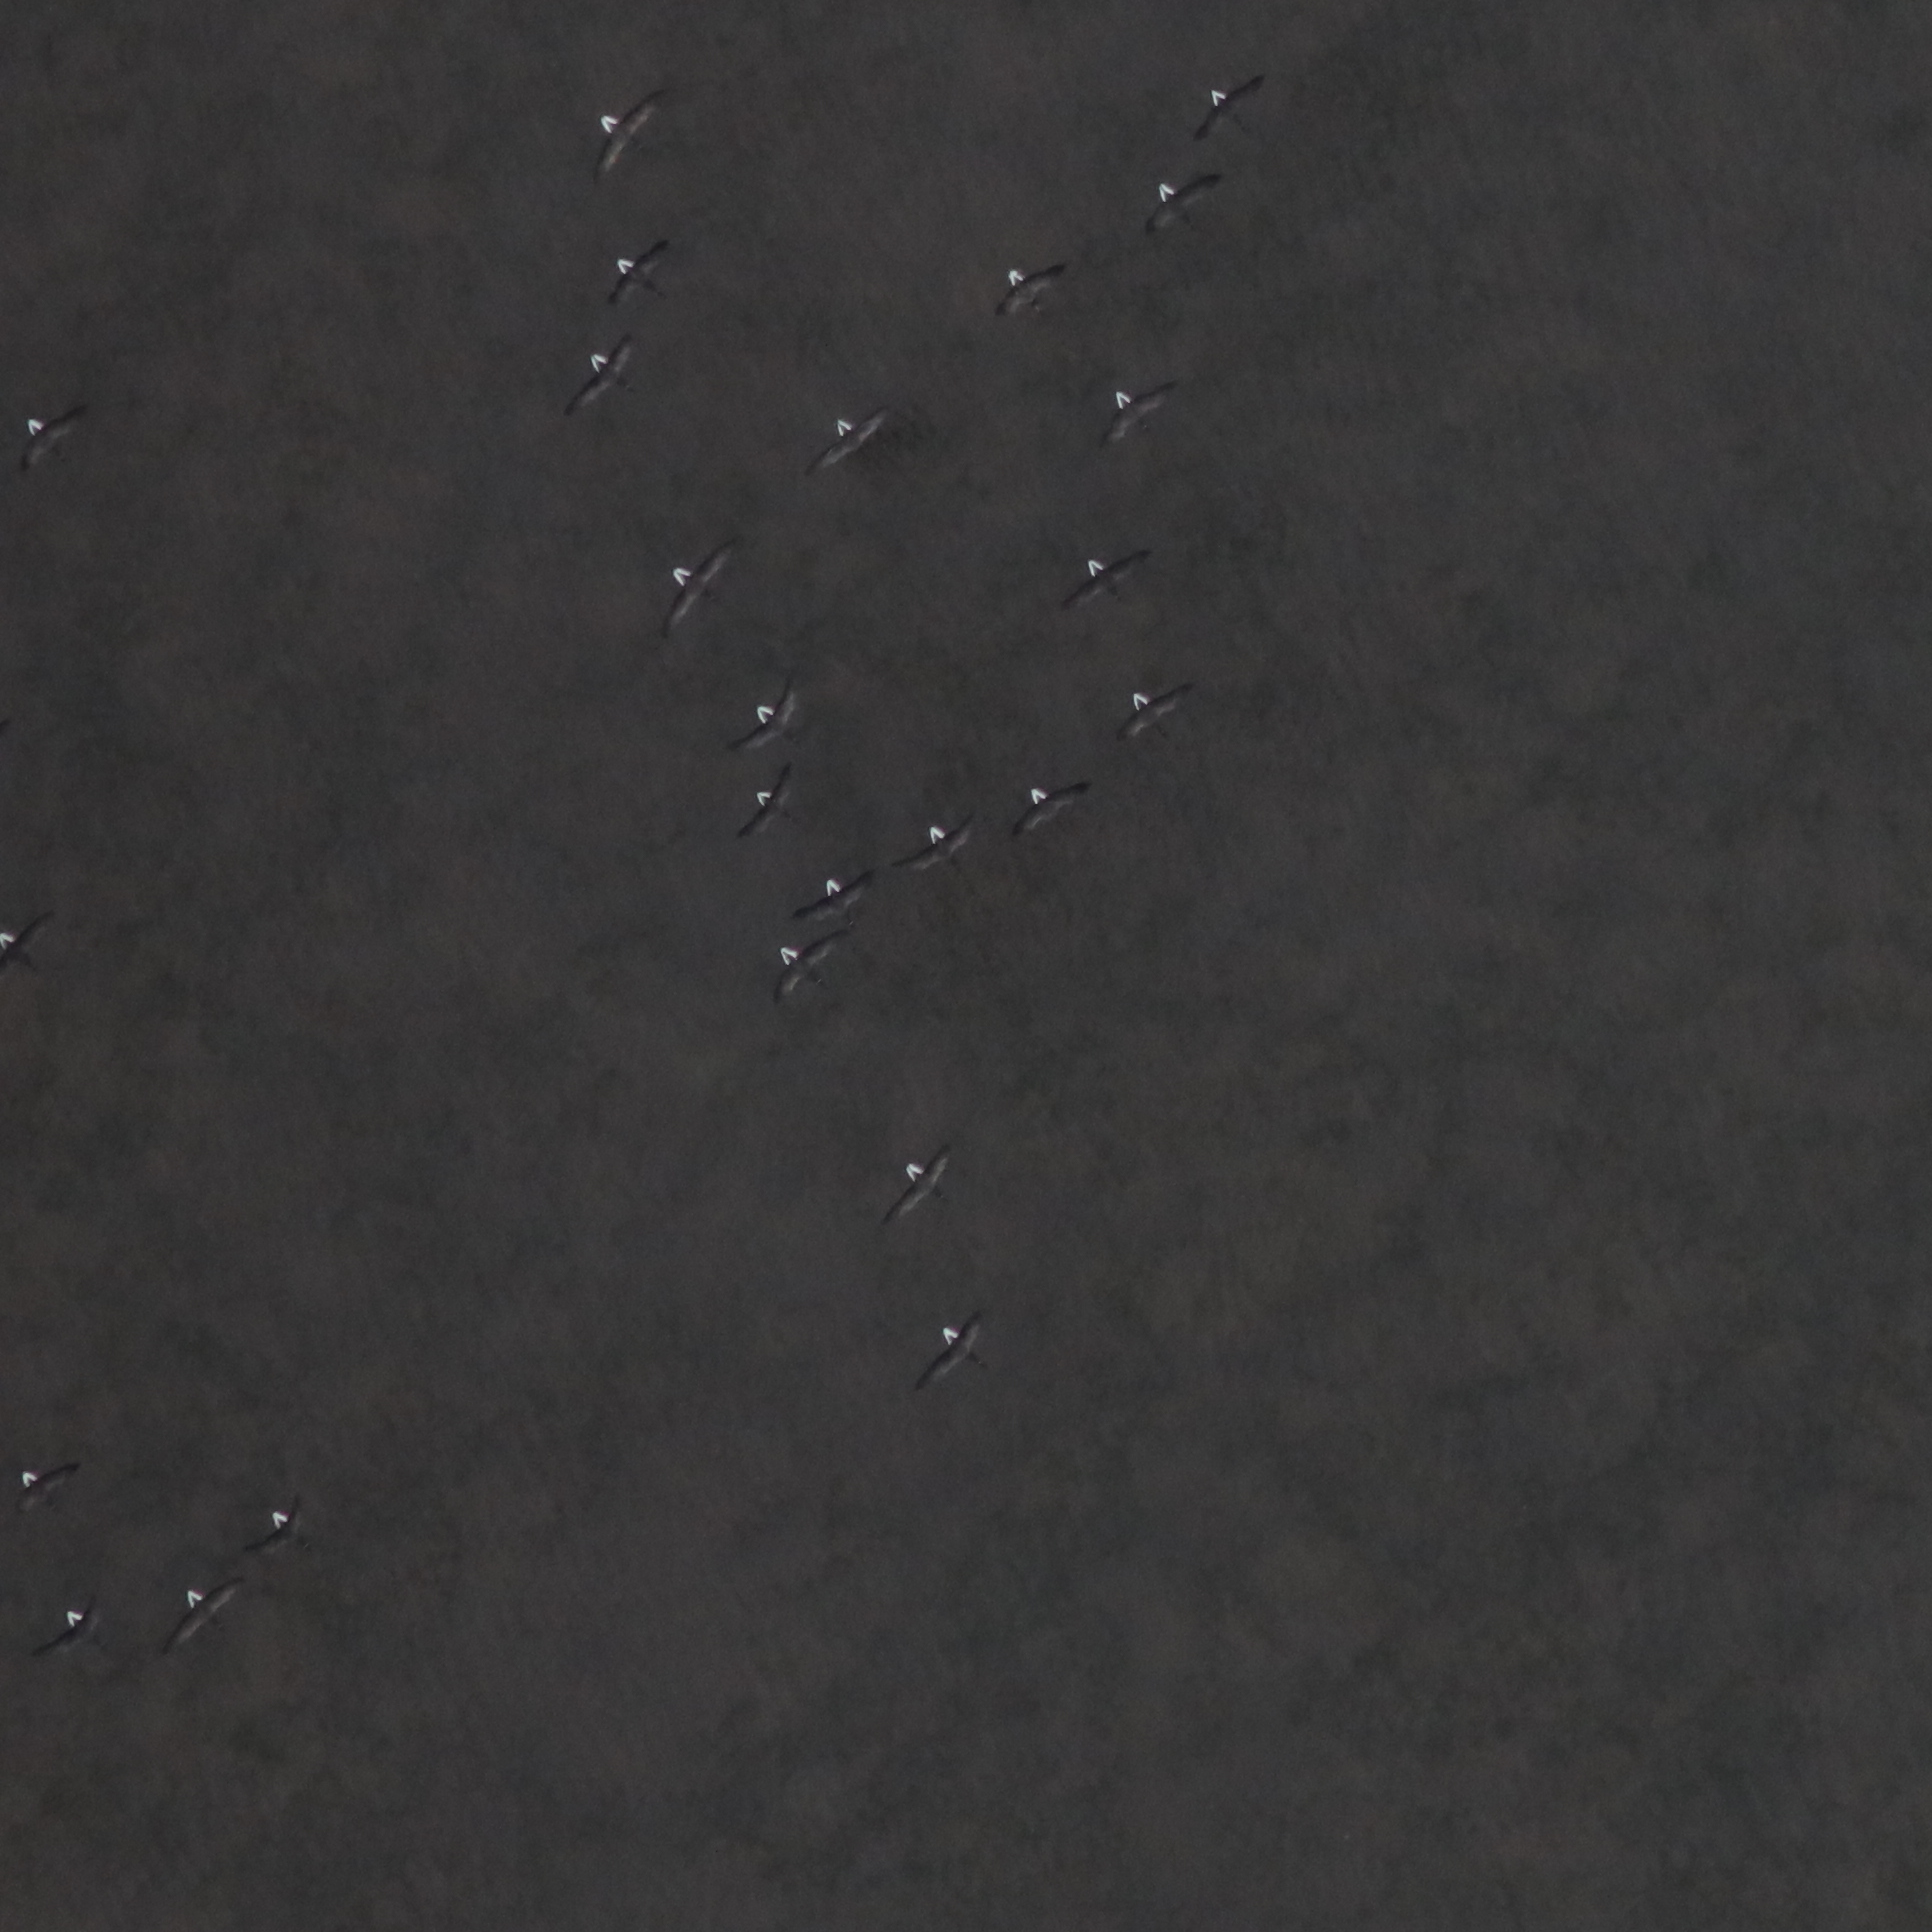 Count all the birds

25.